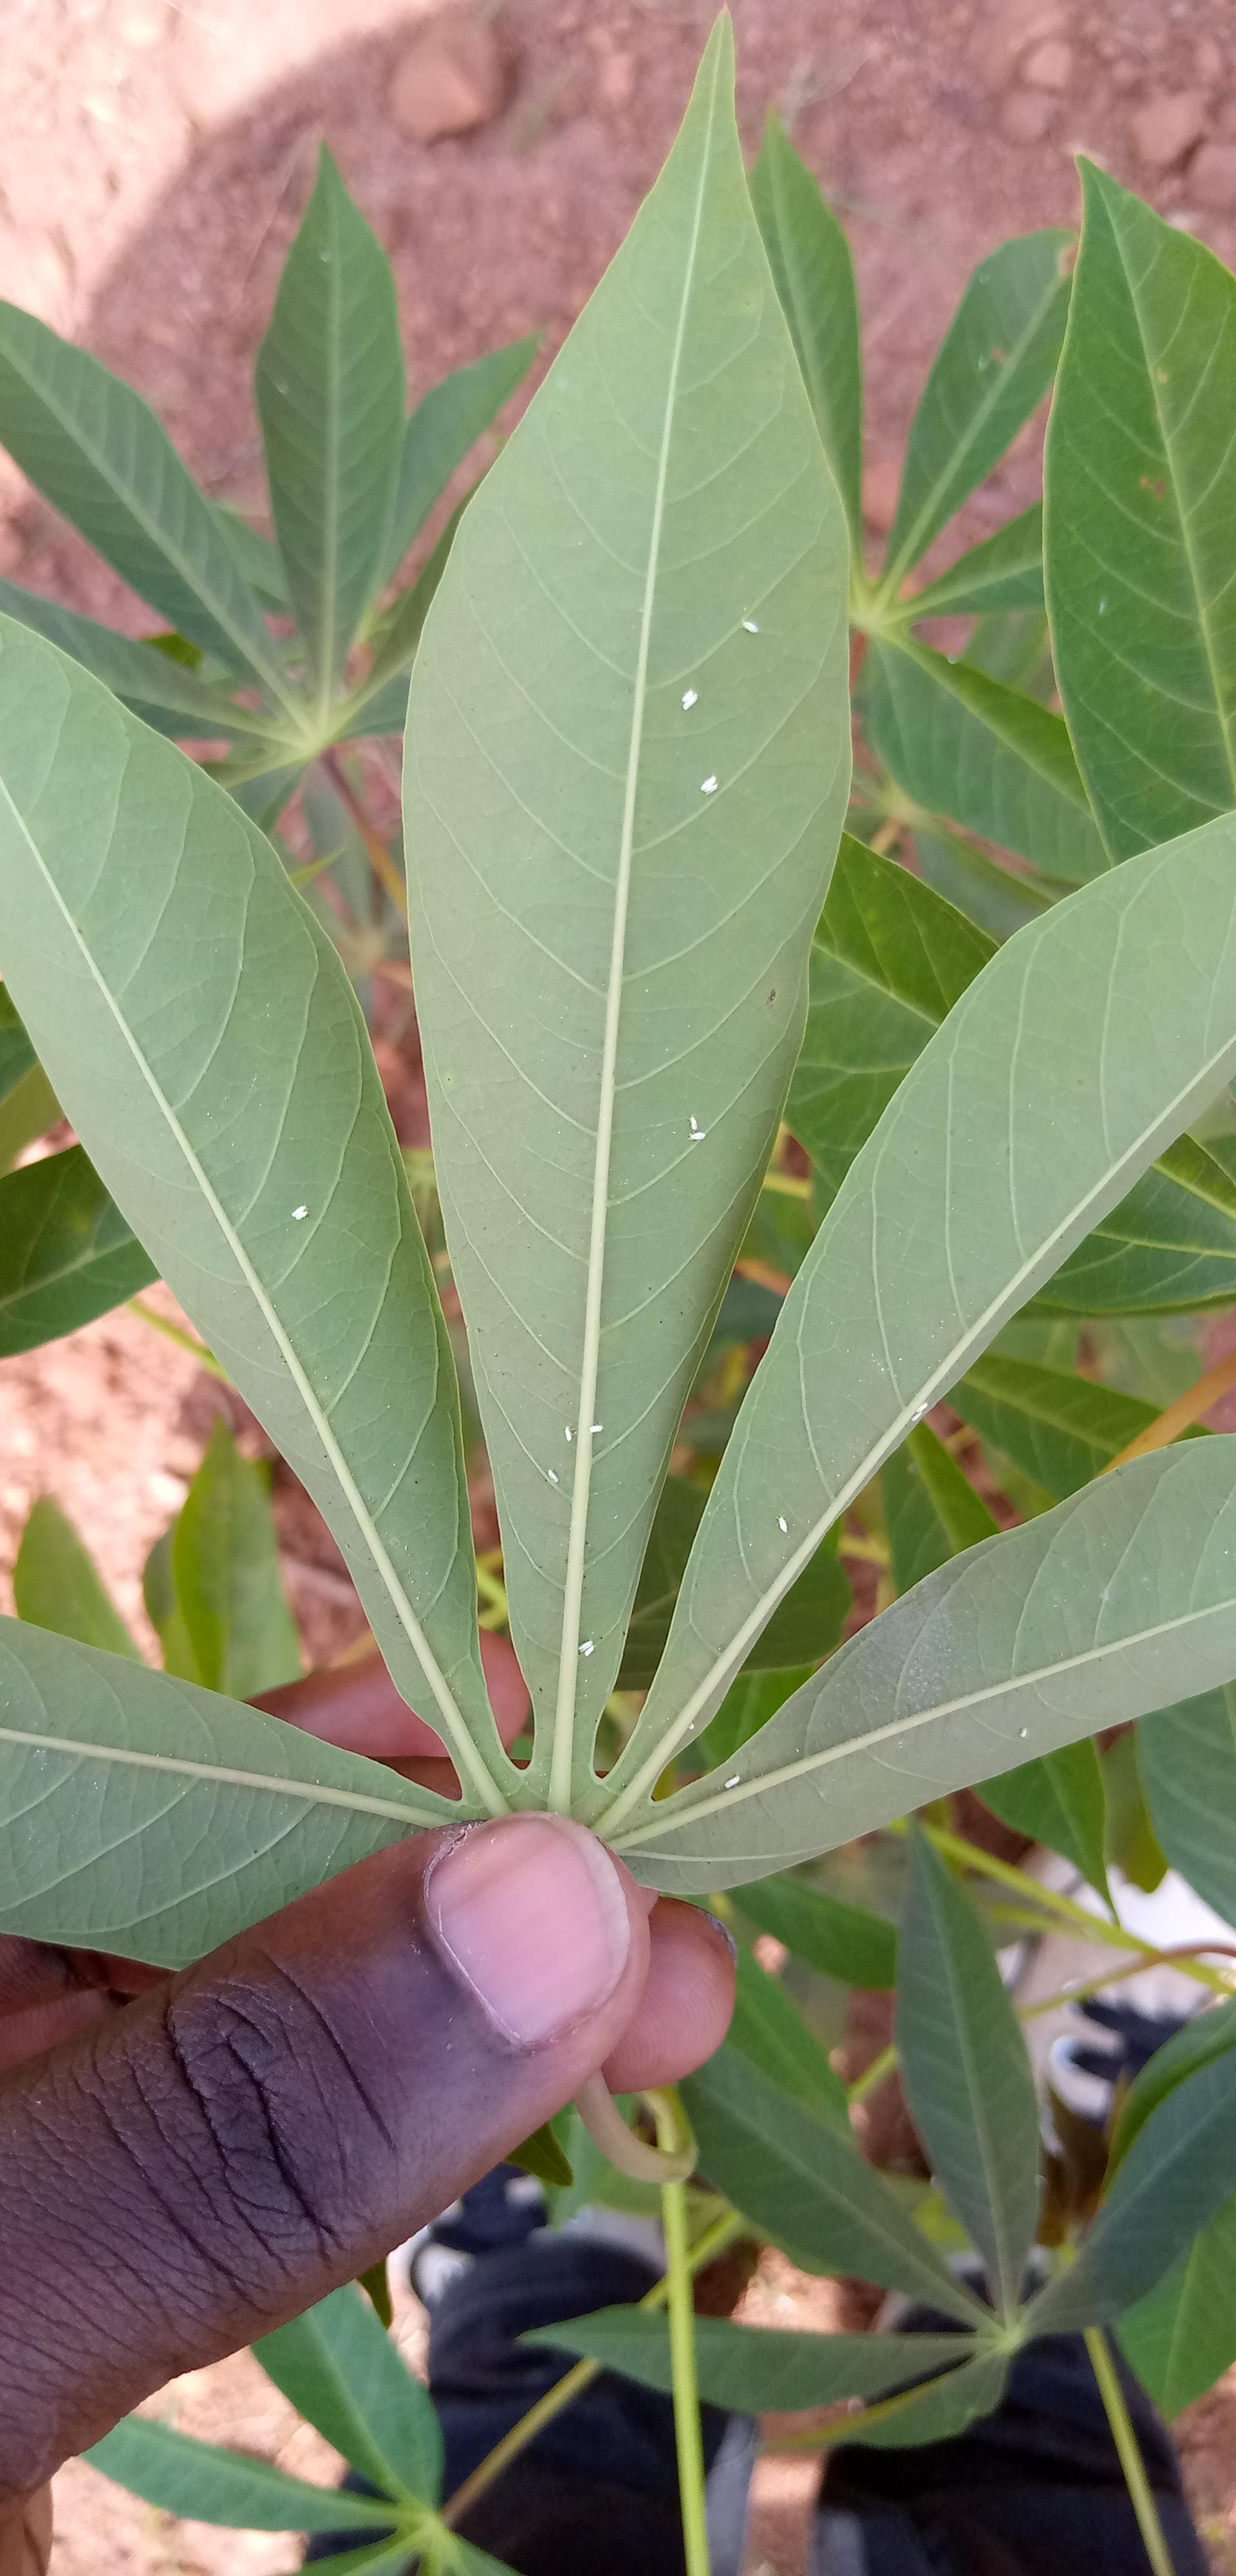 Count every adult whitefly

19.